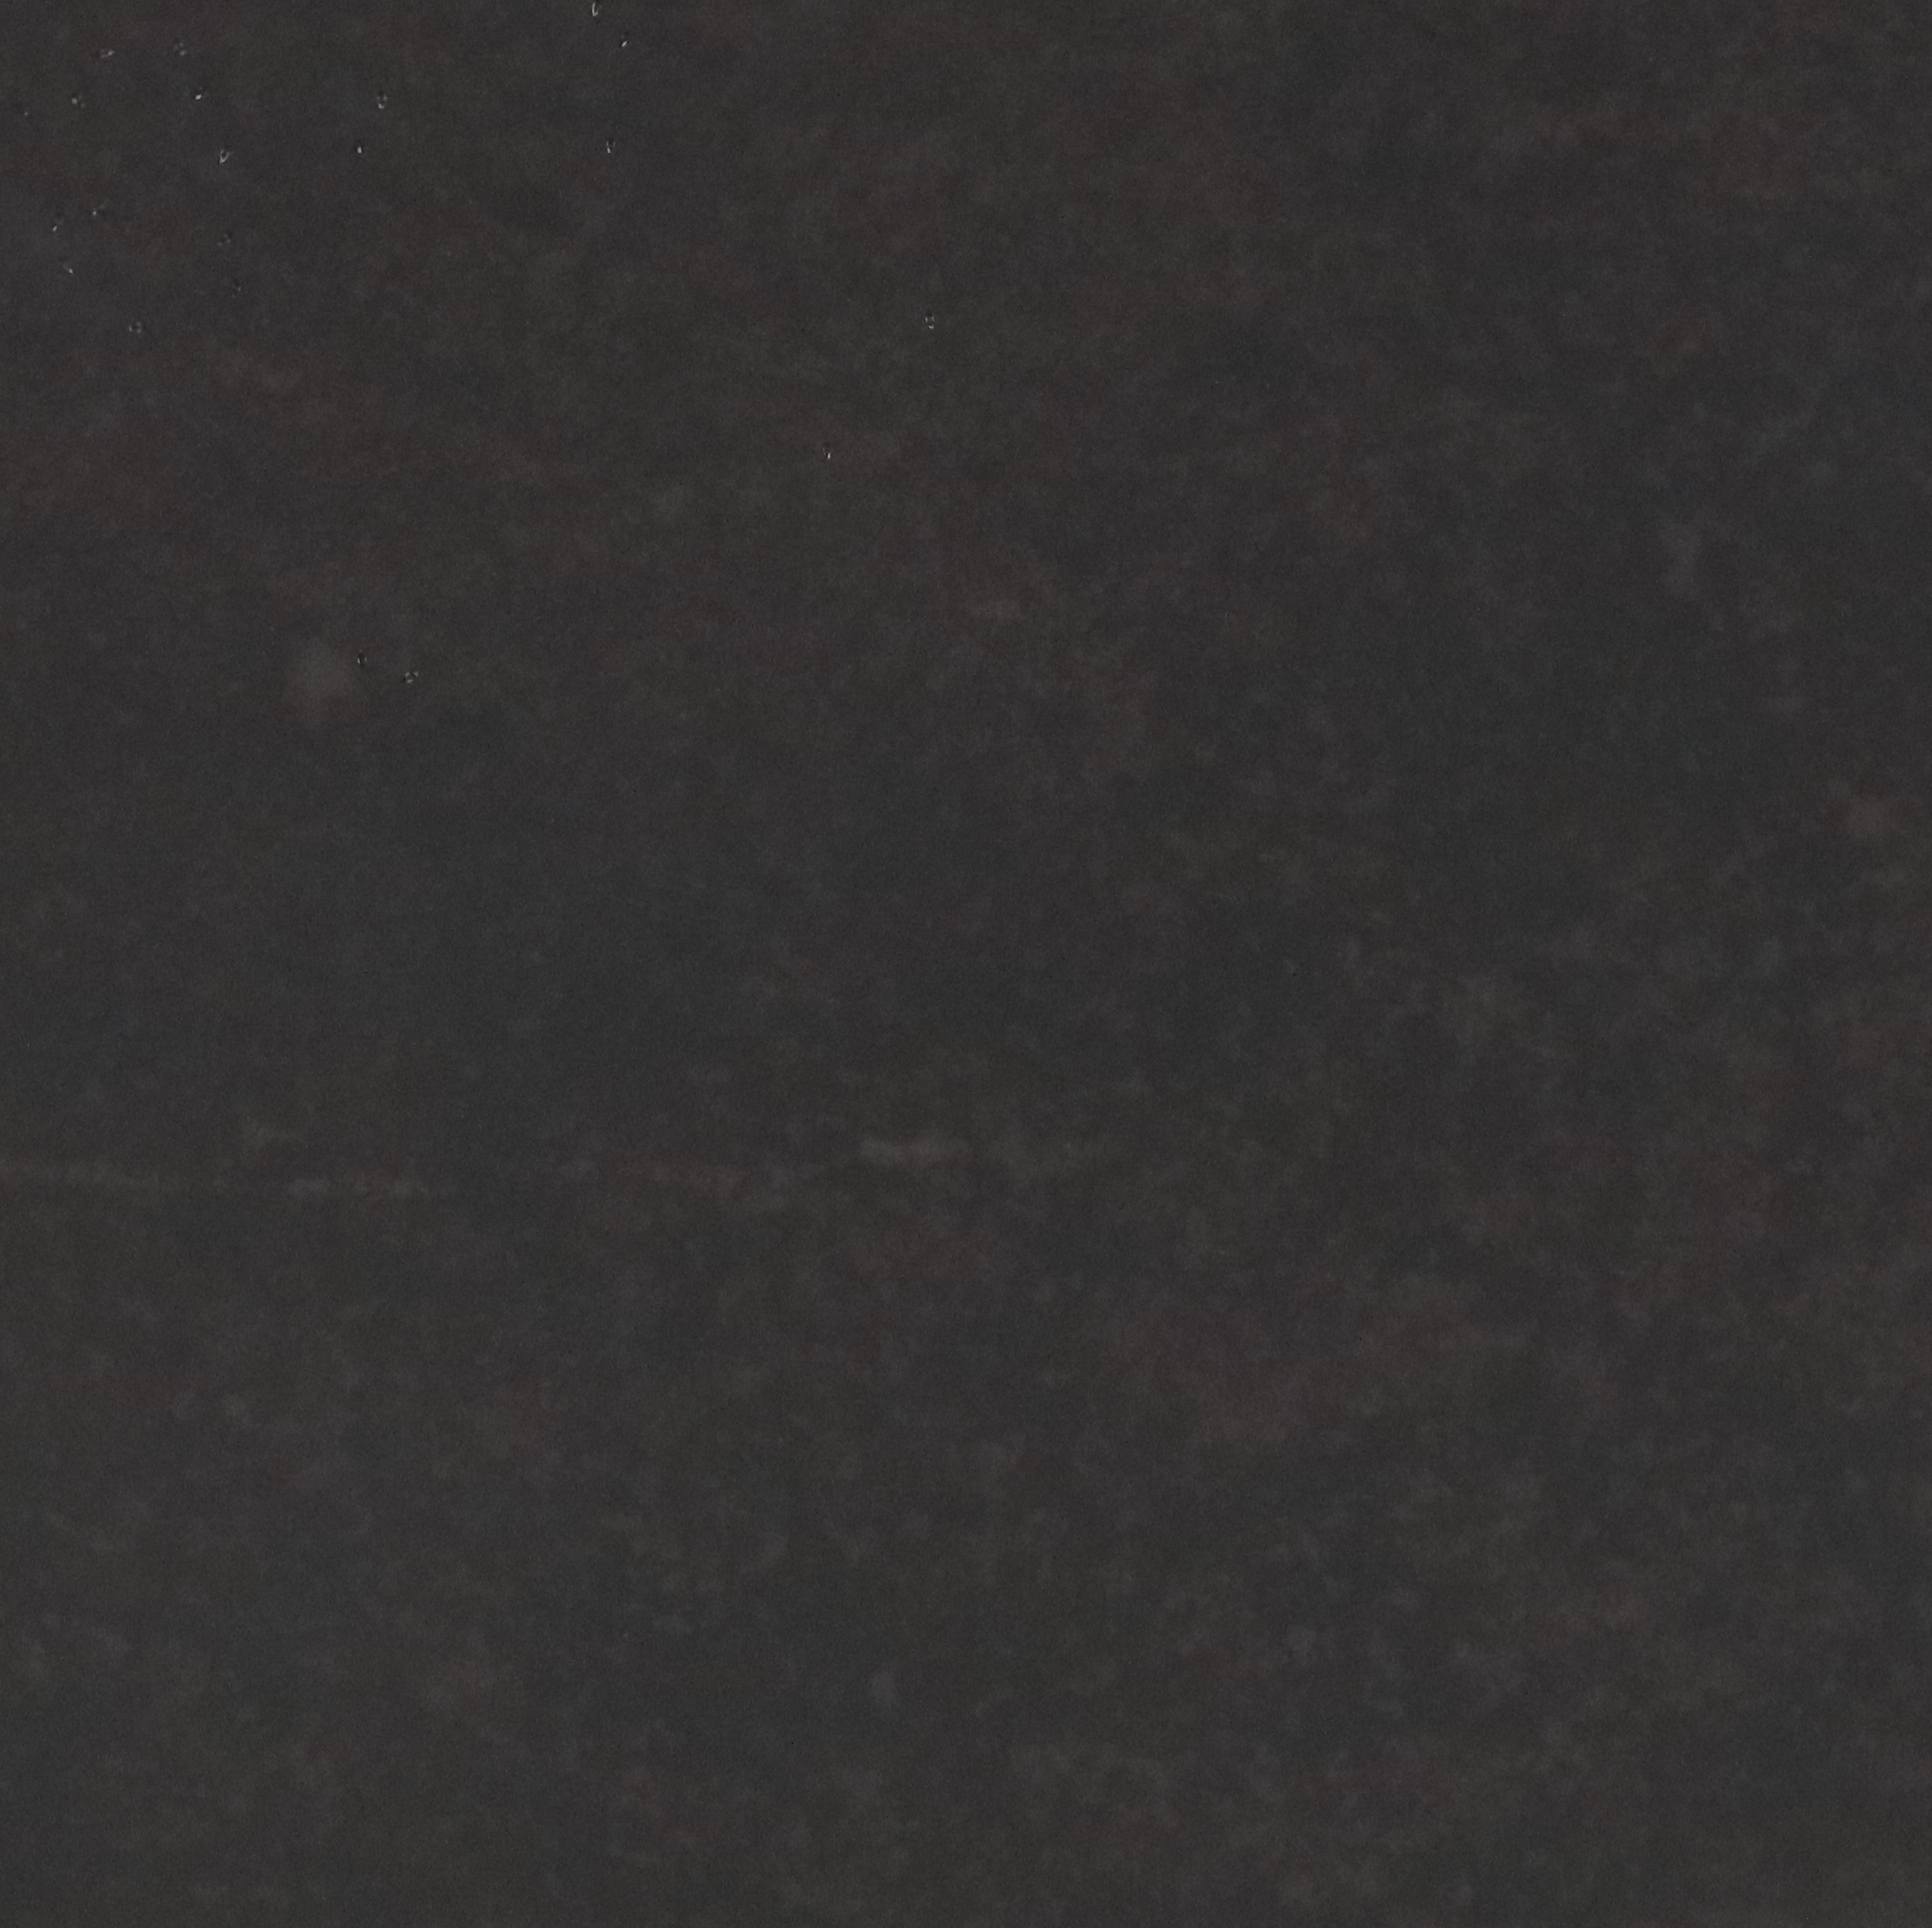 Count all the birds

21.